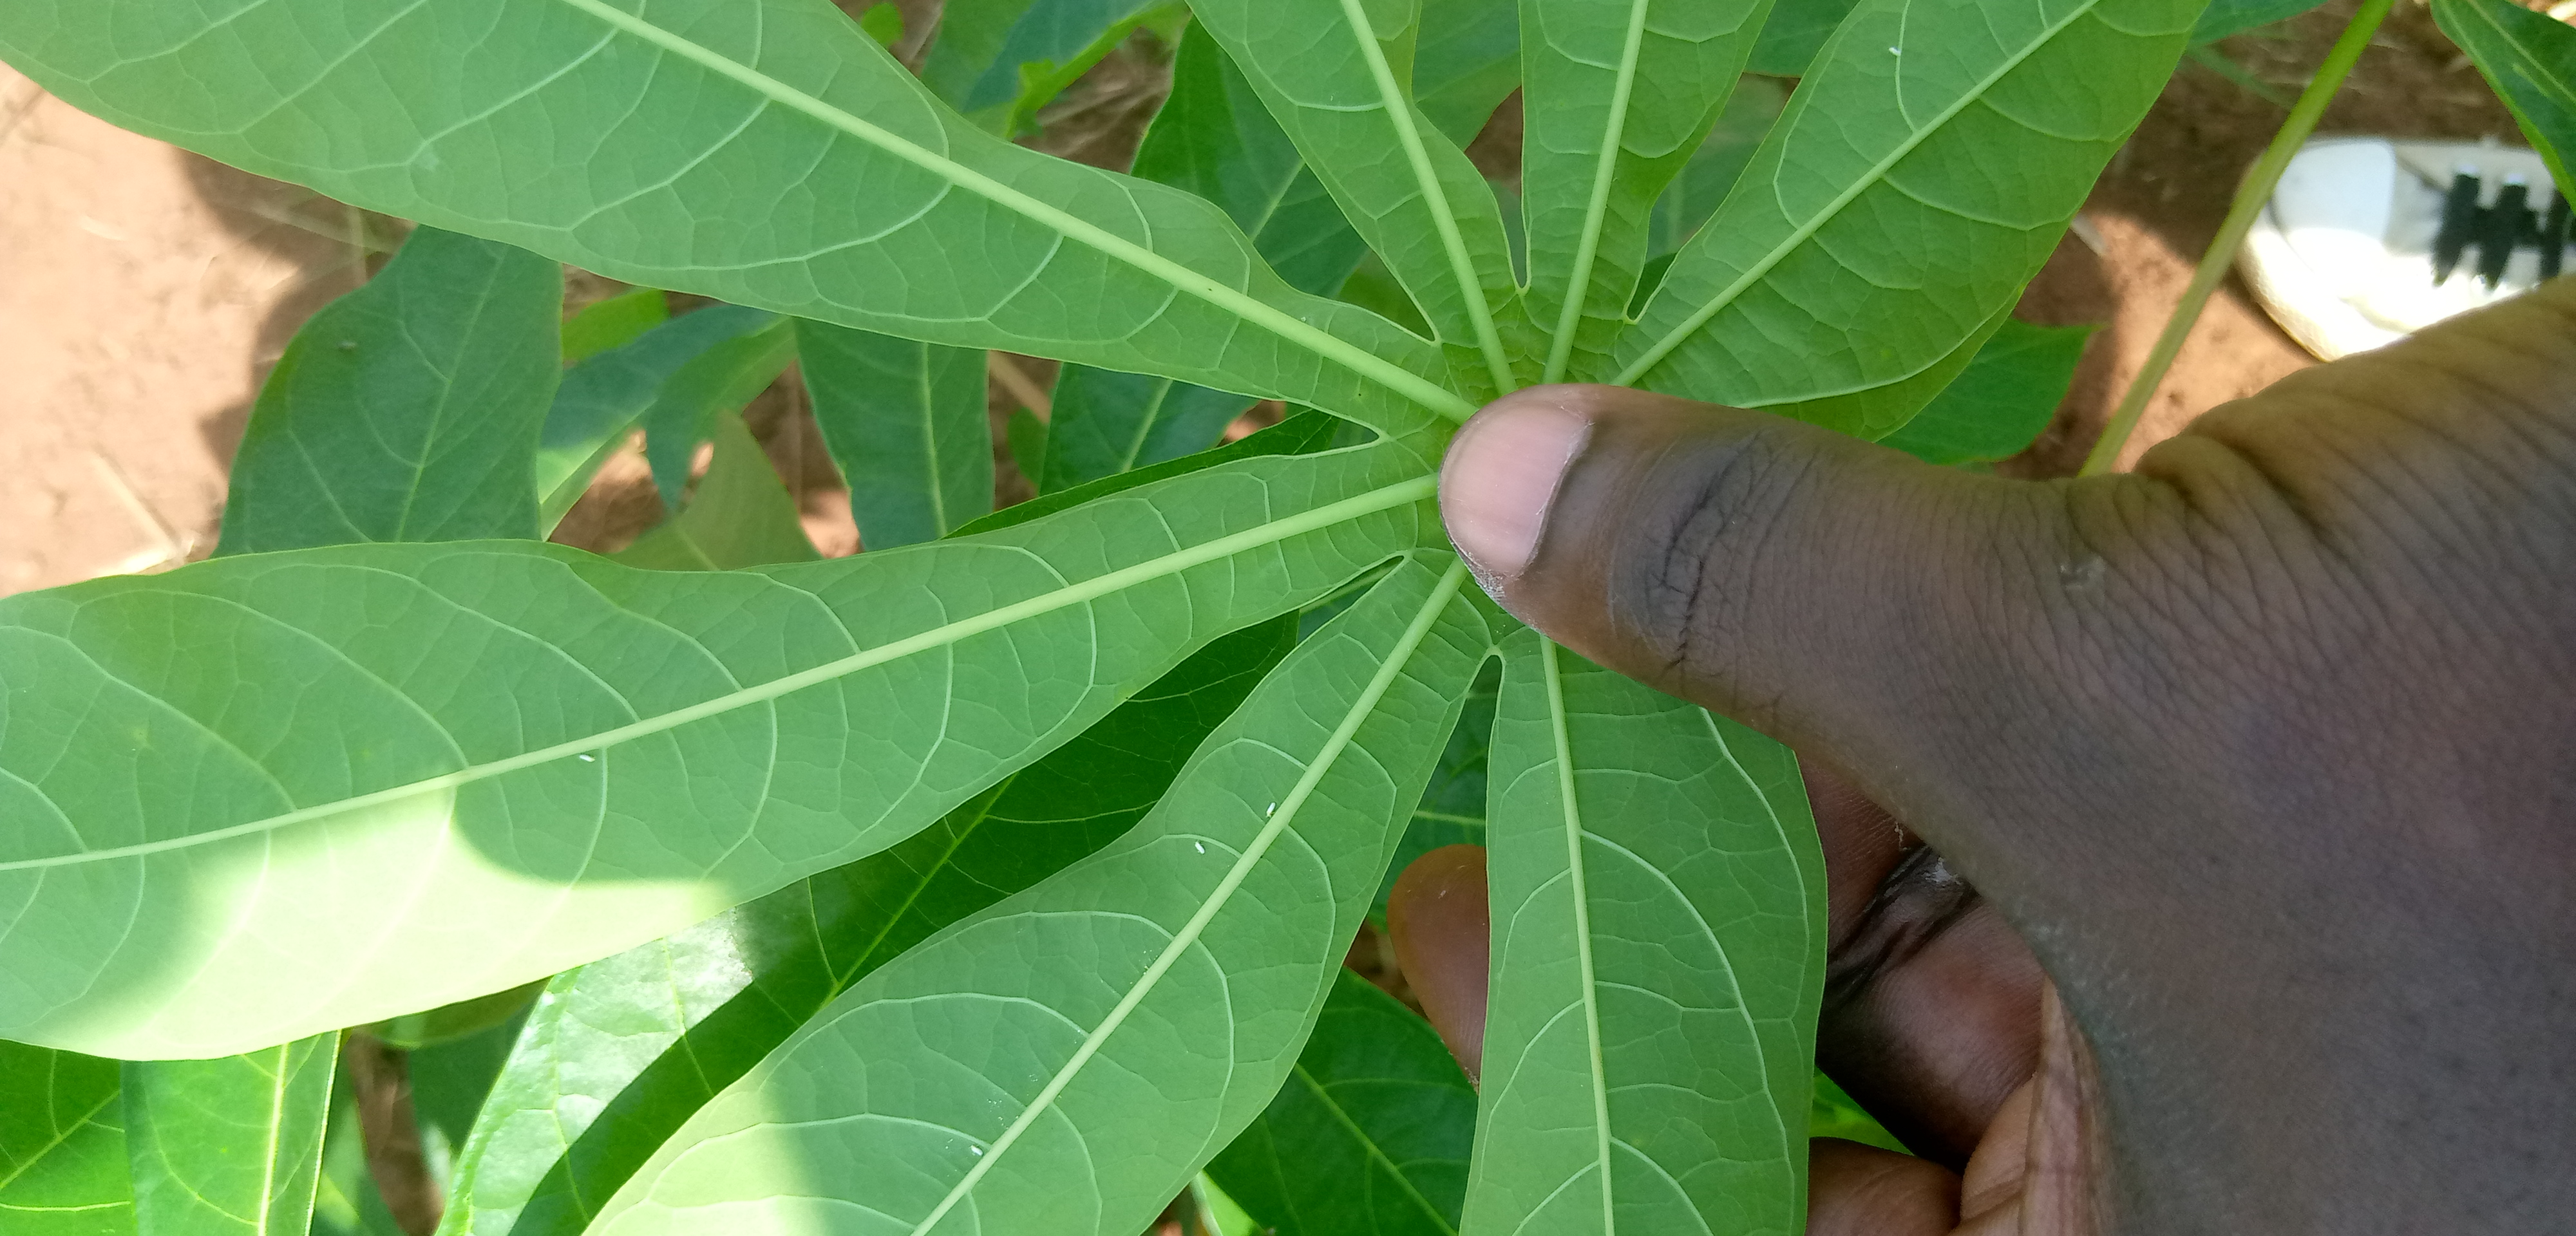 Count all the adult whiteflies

5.